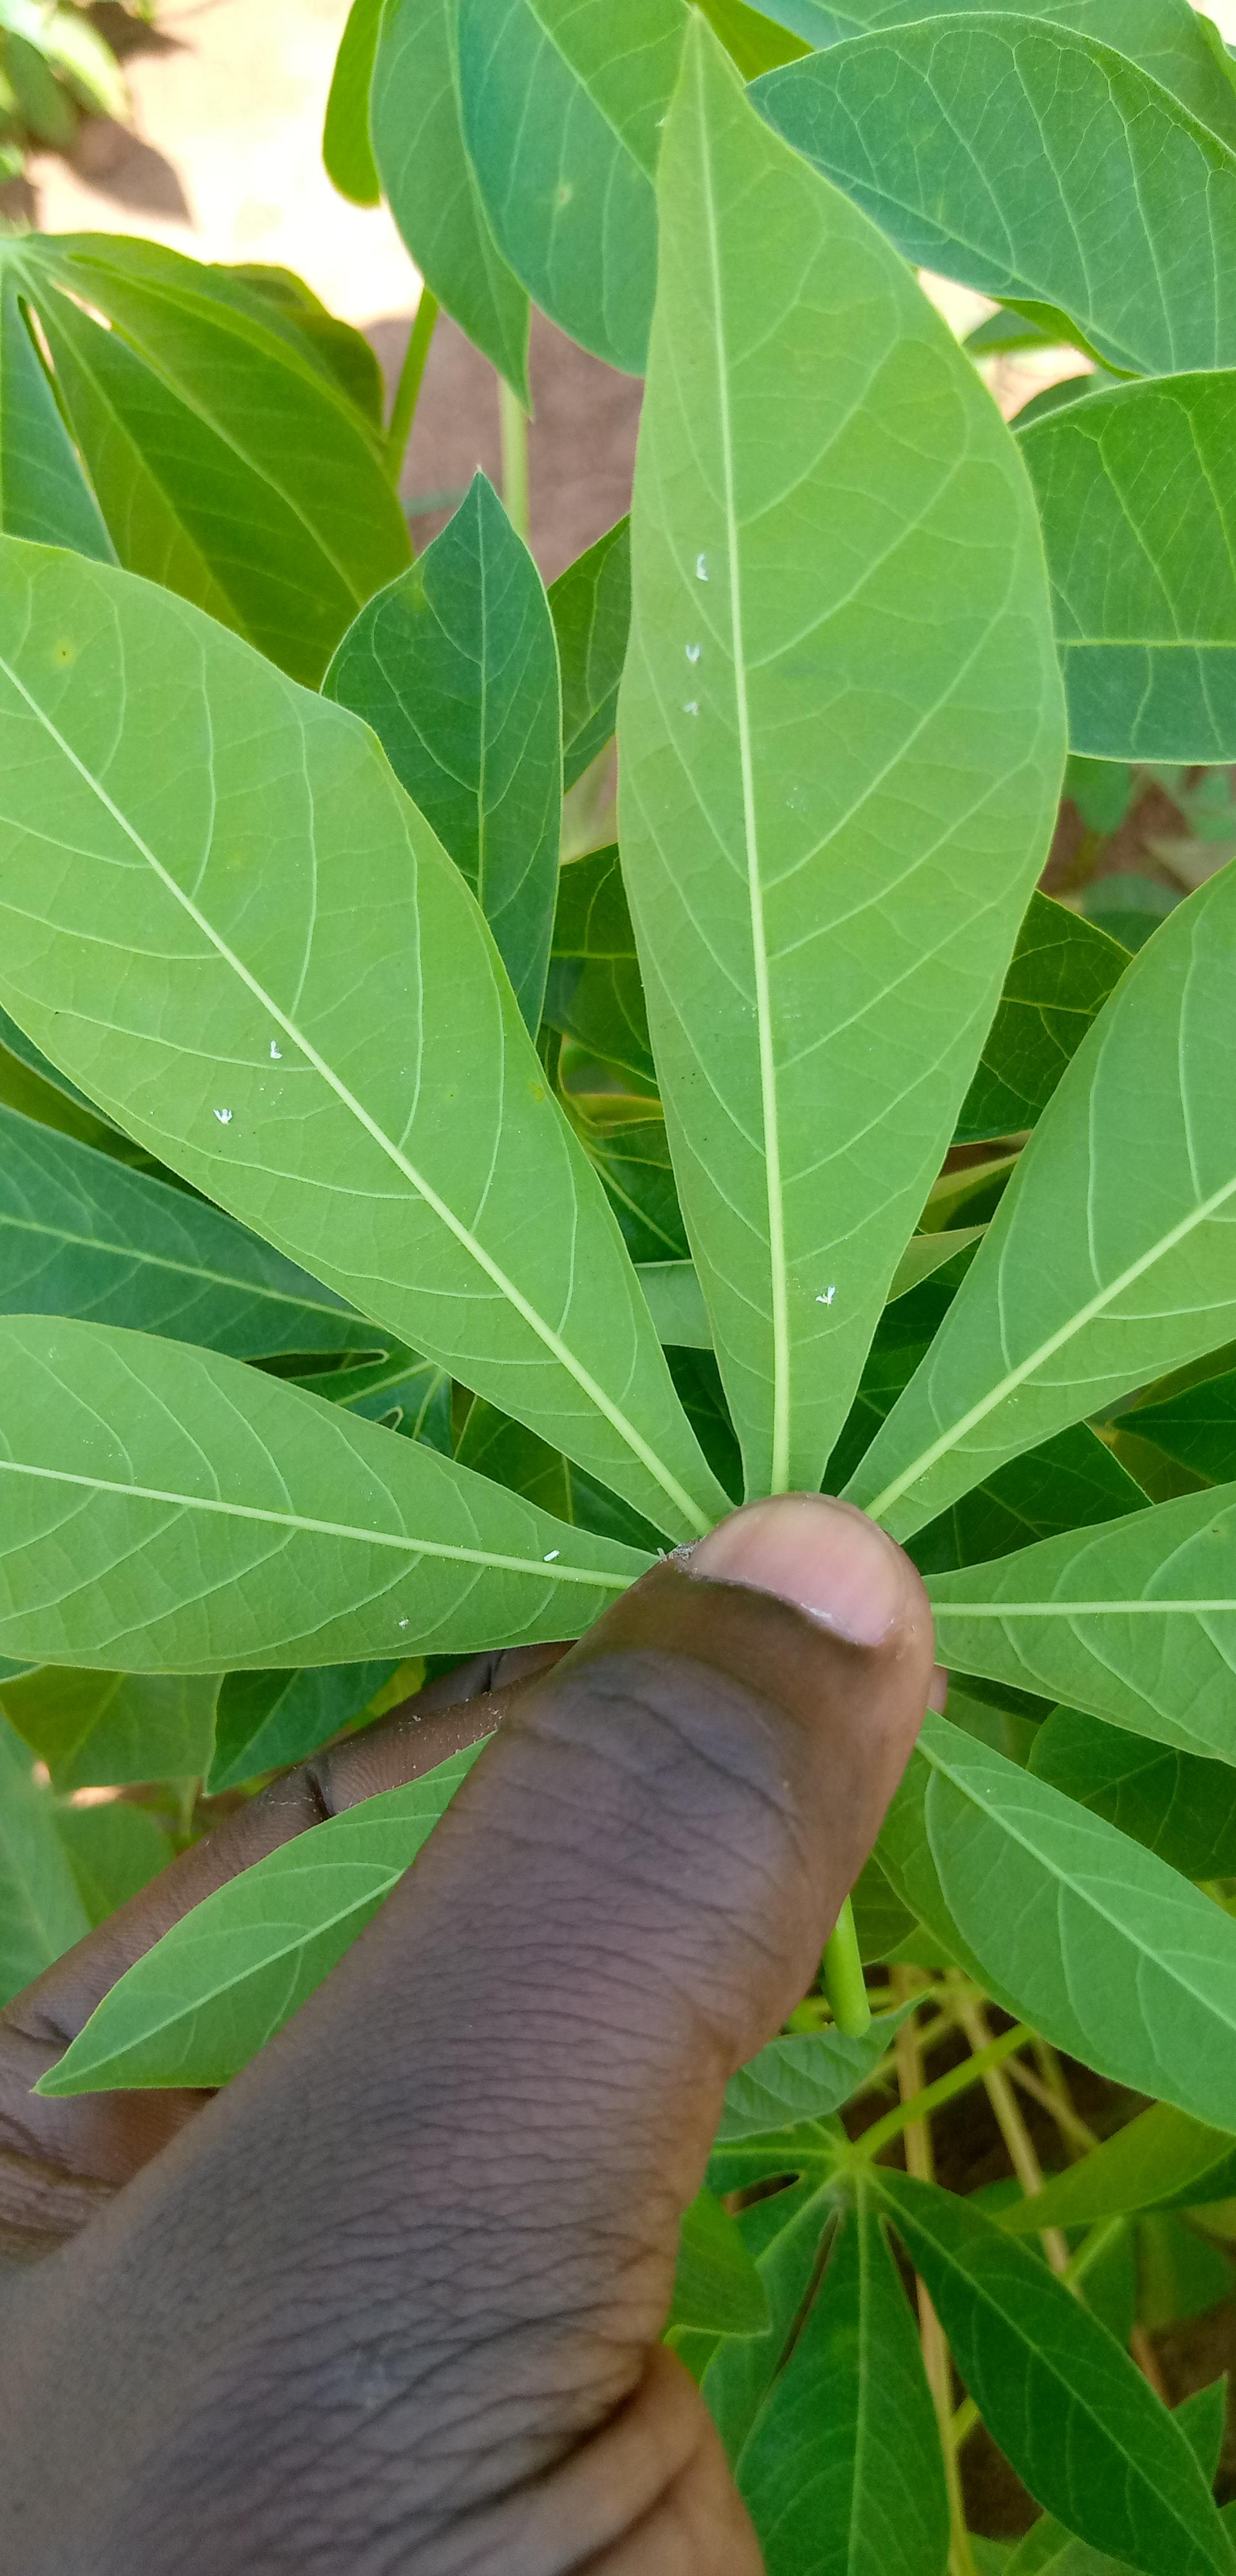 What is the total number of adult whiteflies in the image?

8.